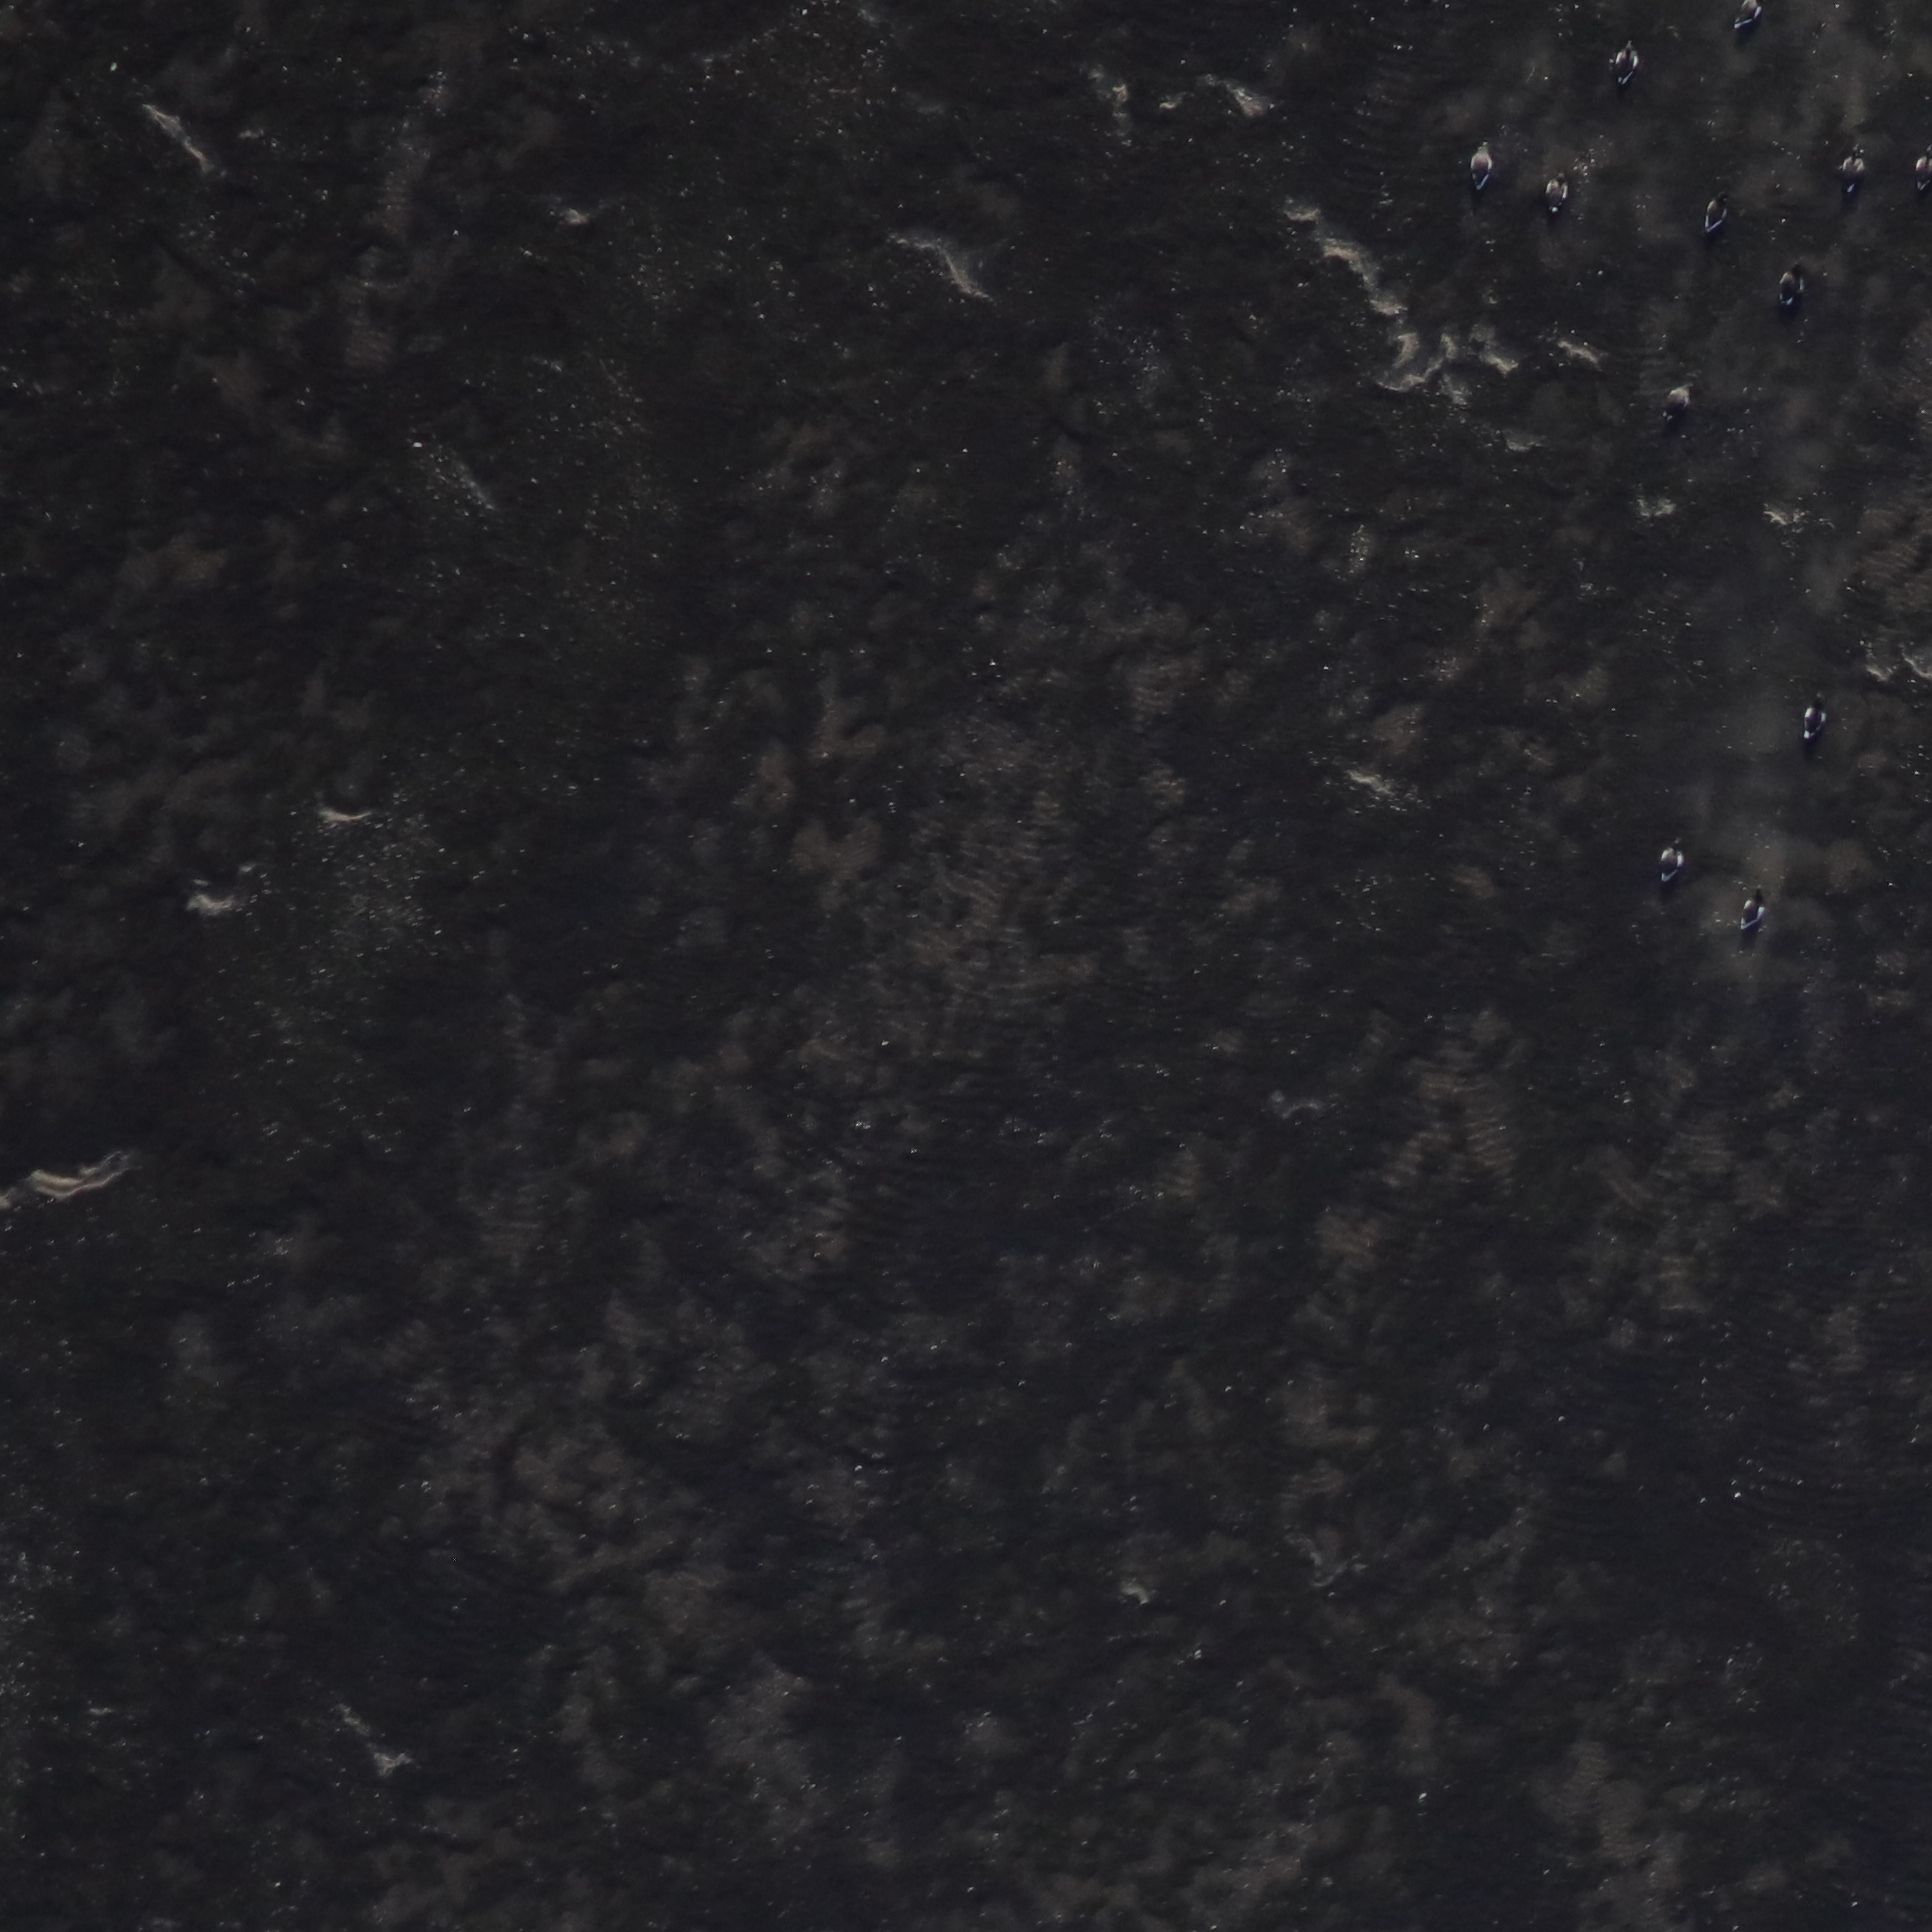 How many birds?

11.